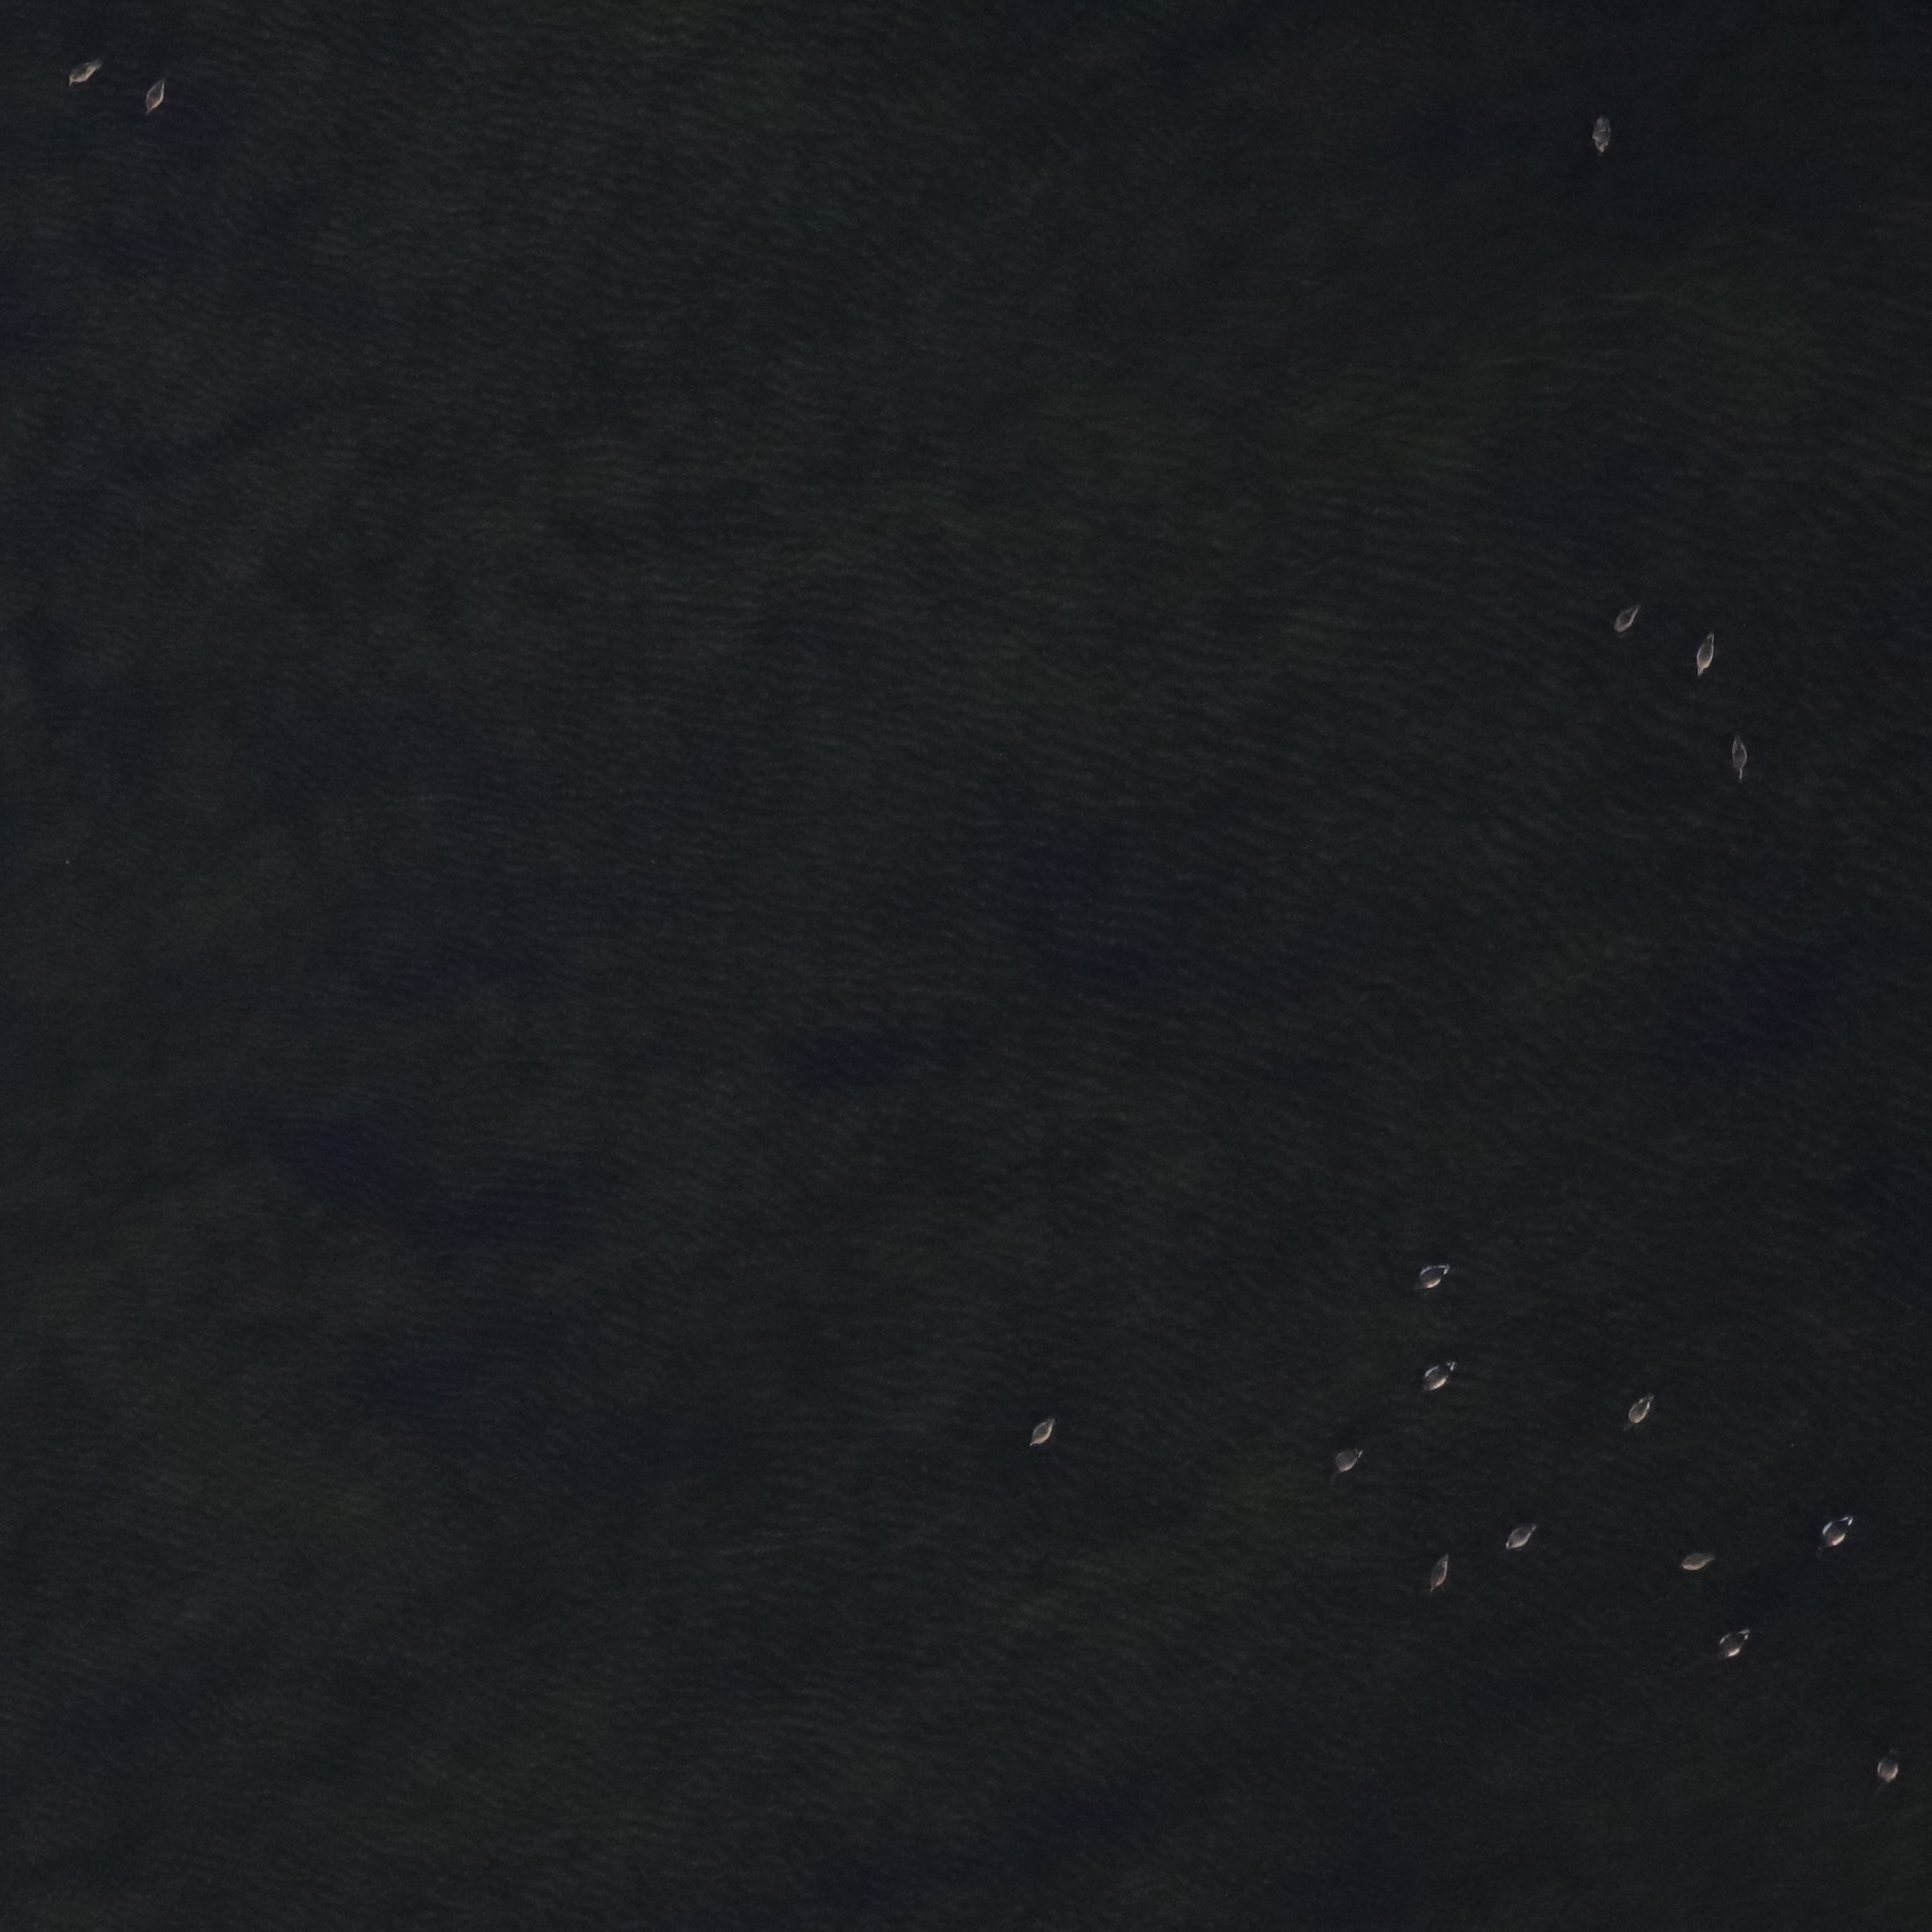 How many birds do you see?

16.